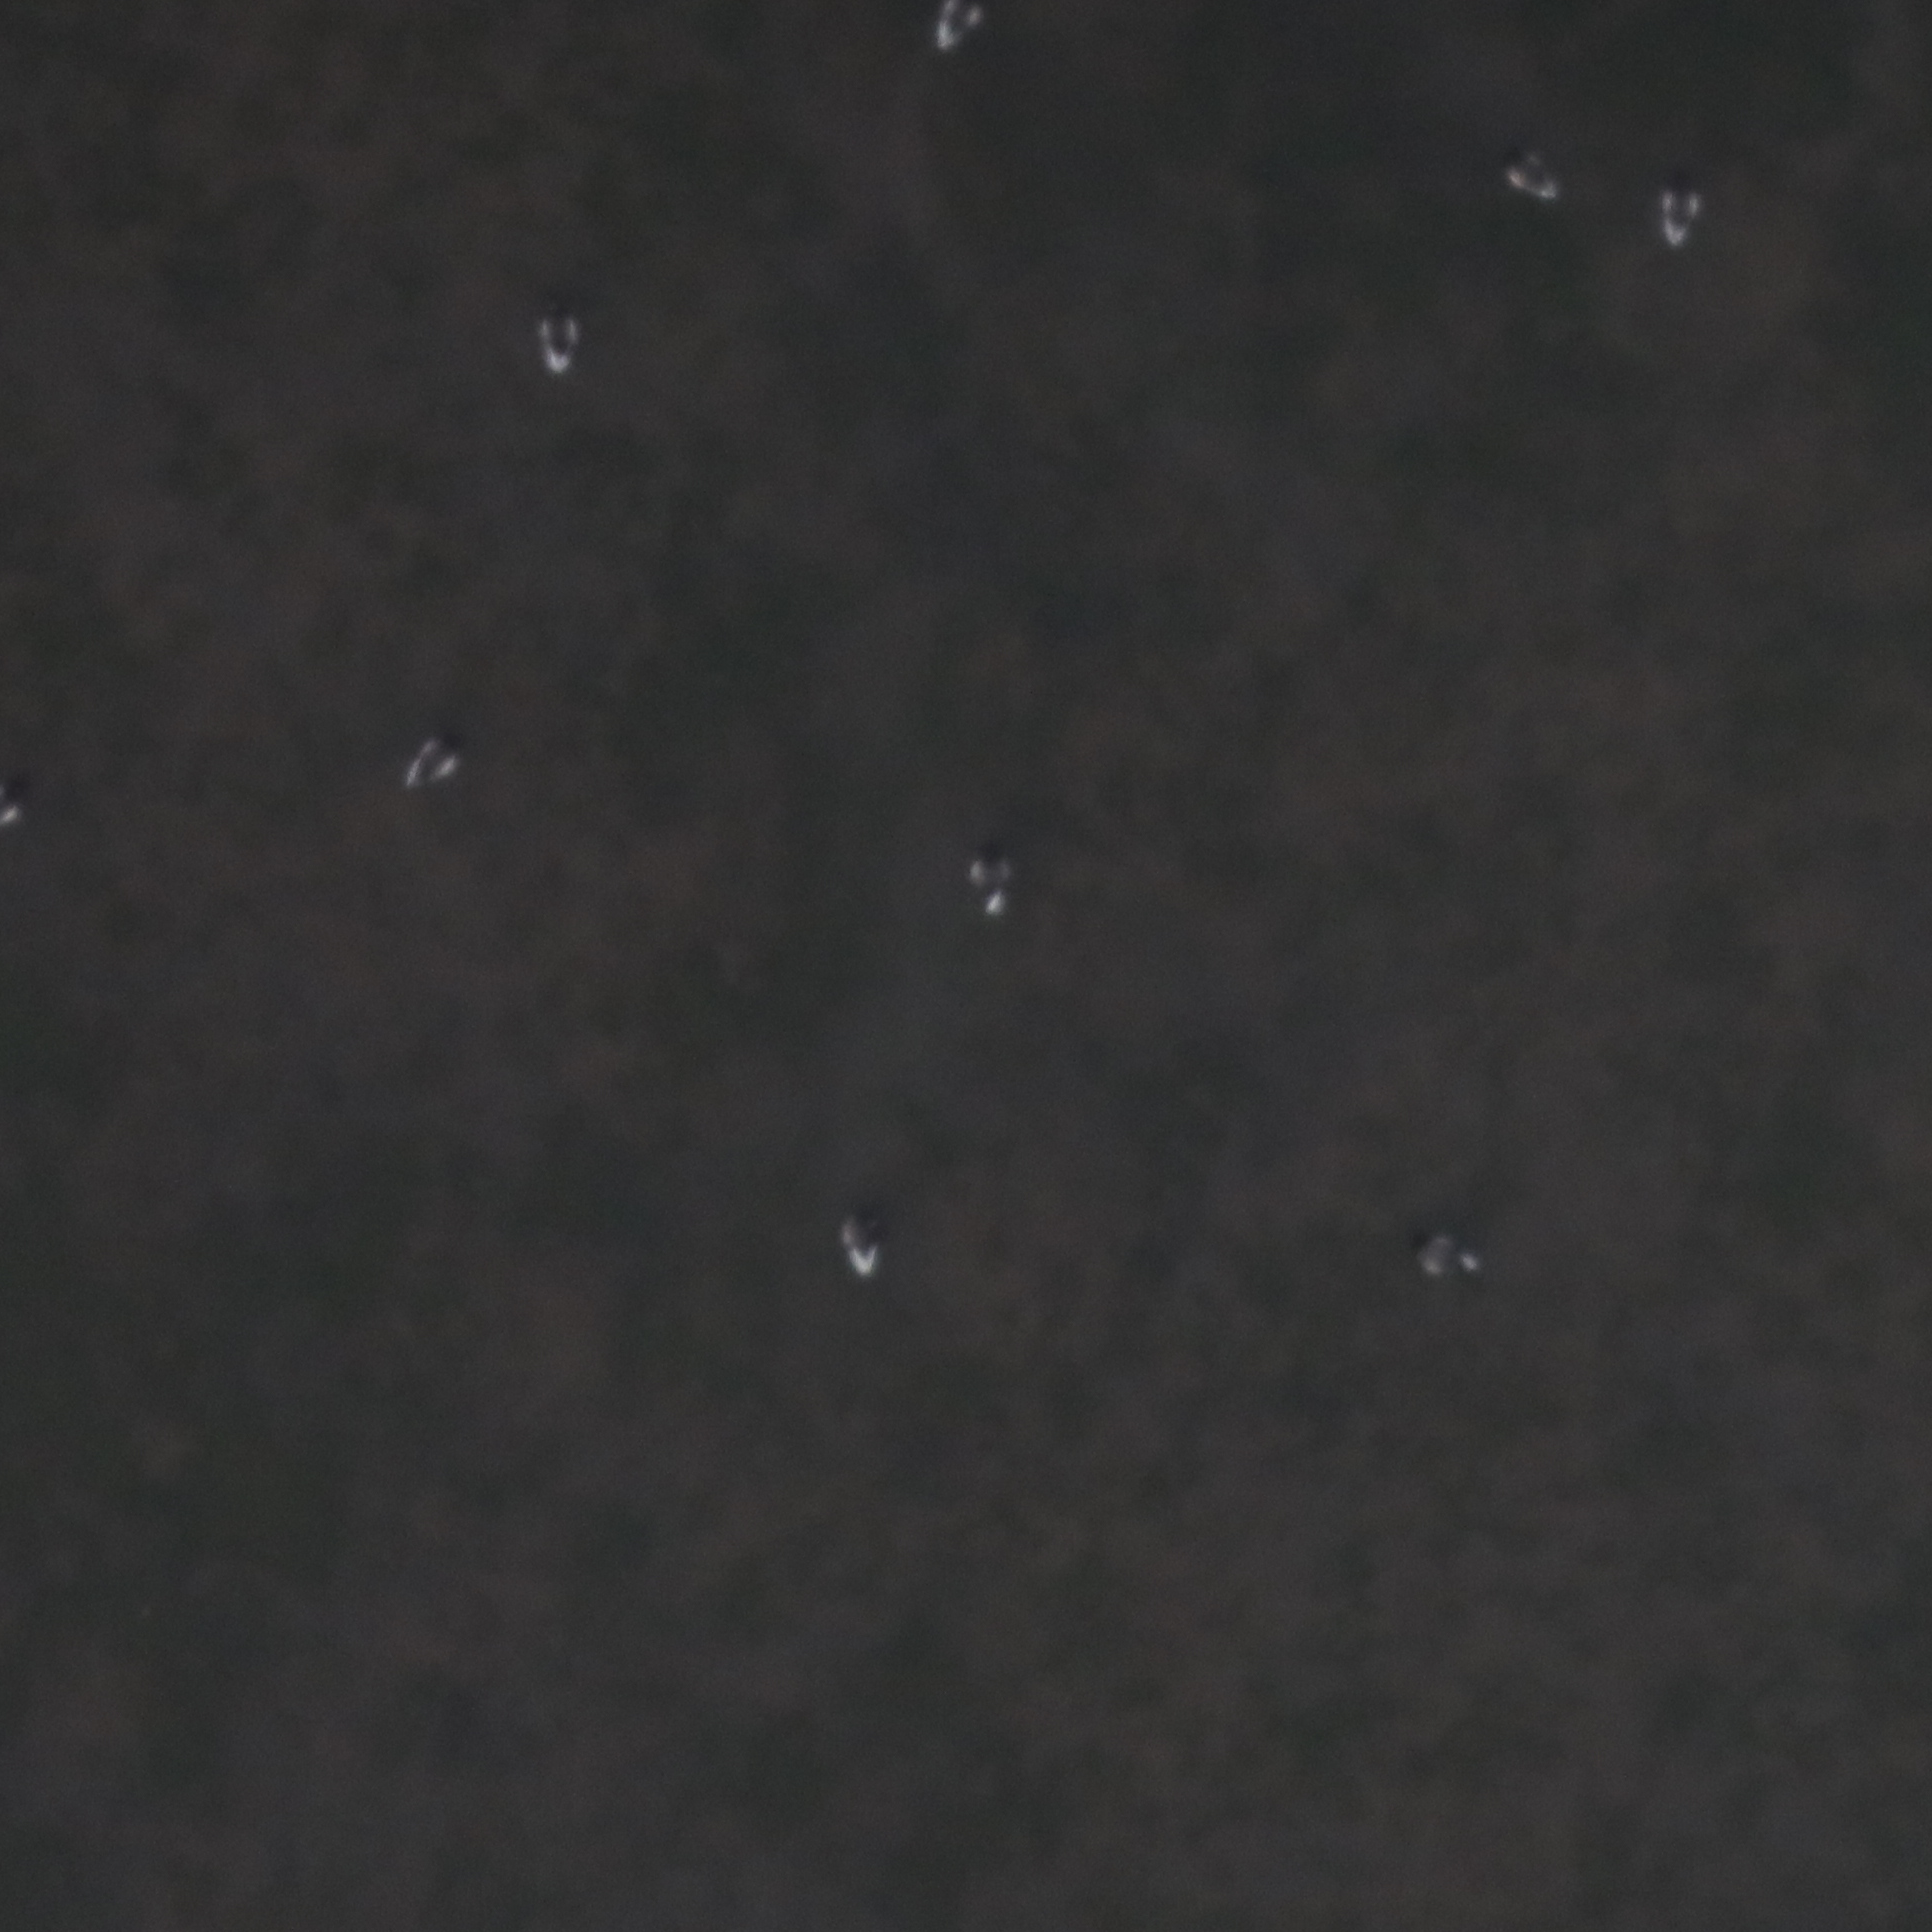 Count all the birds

8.